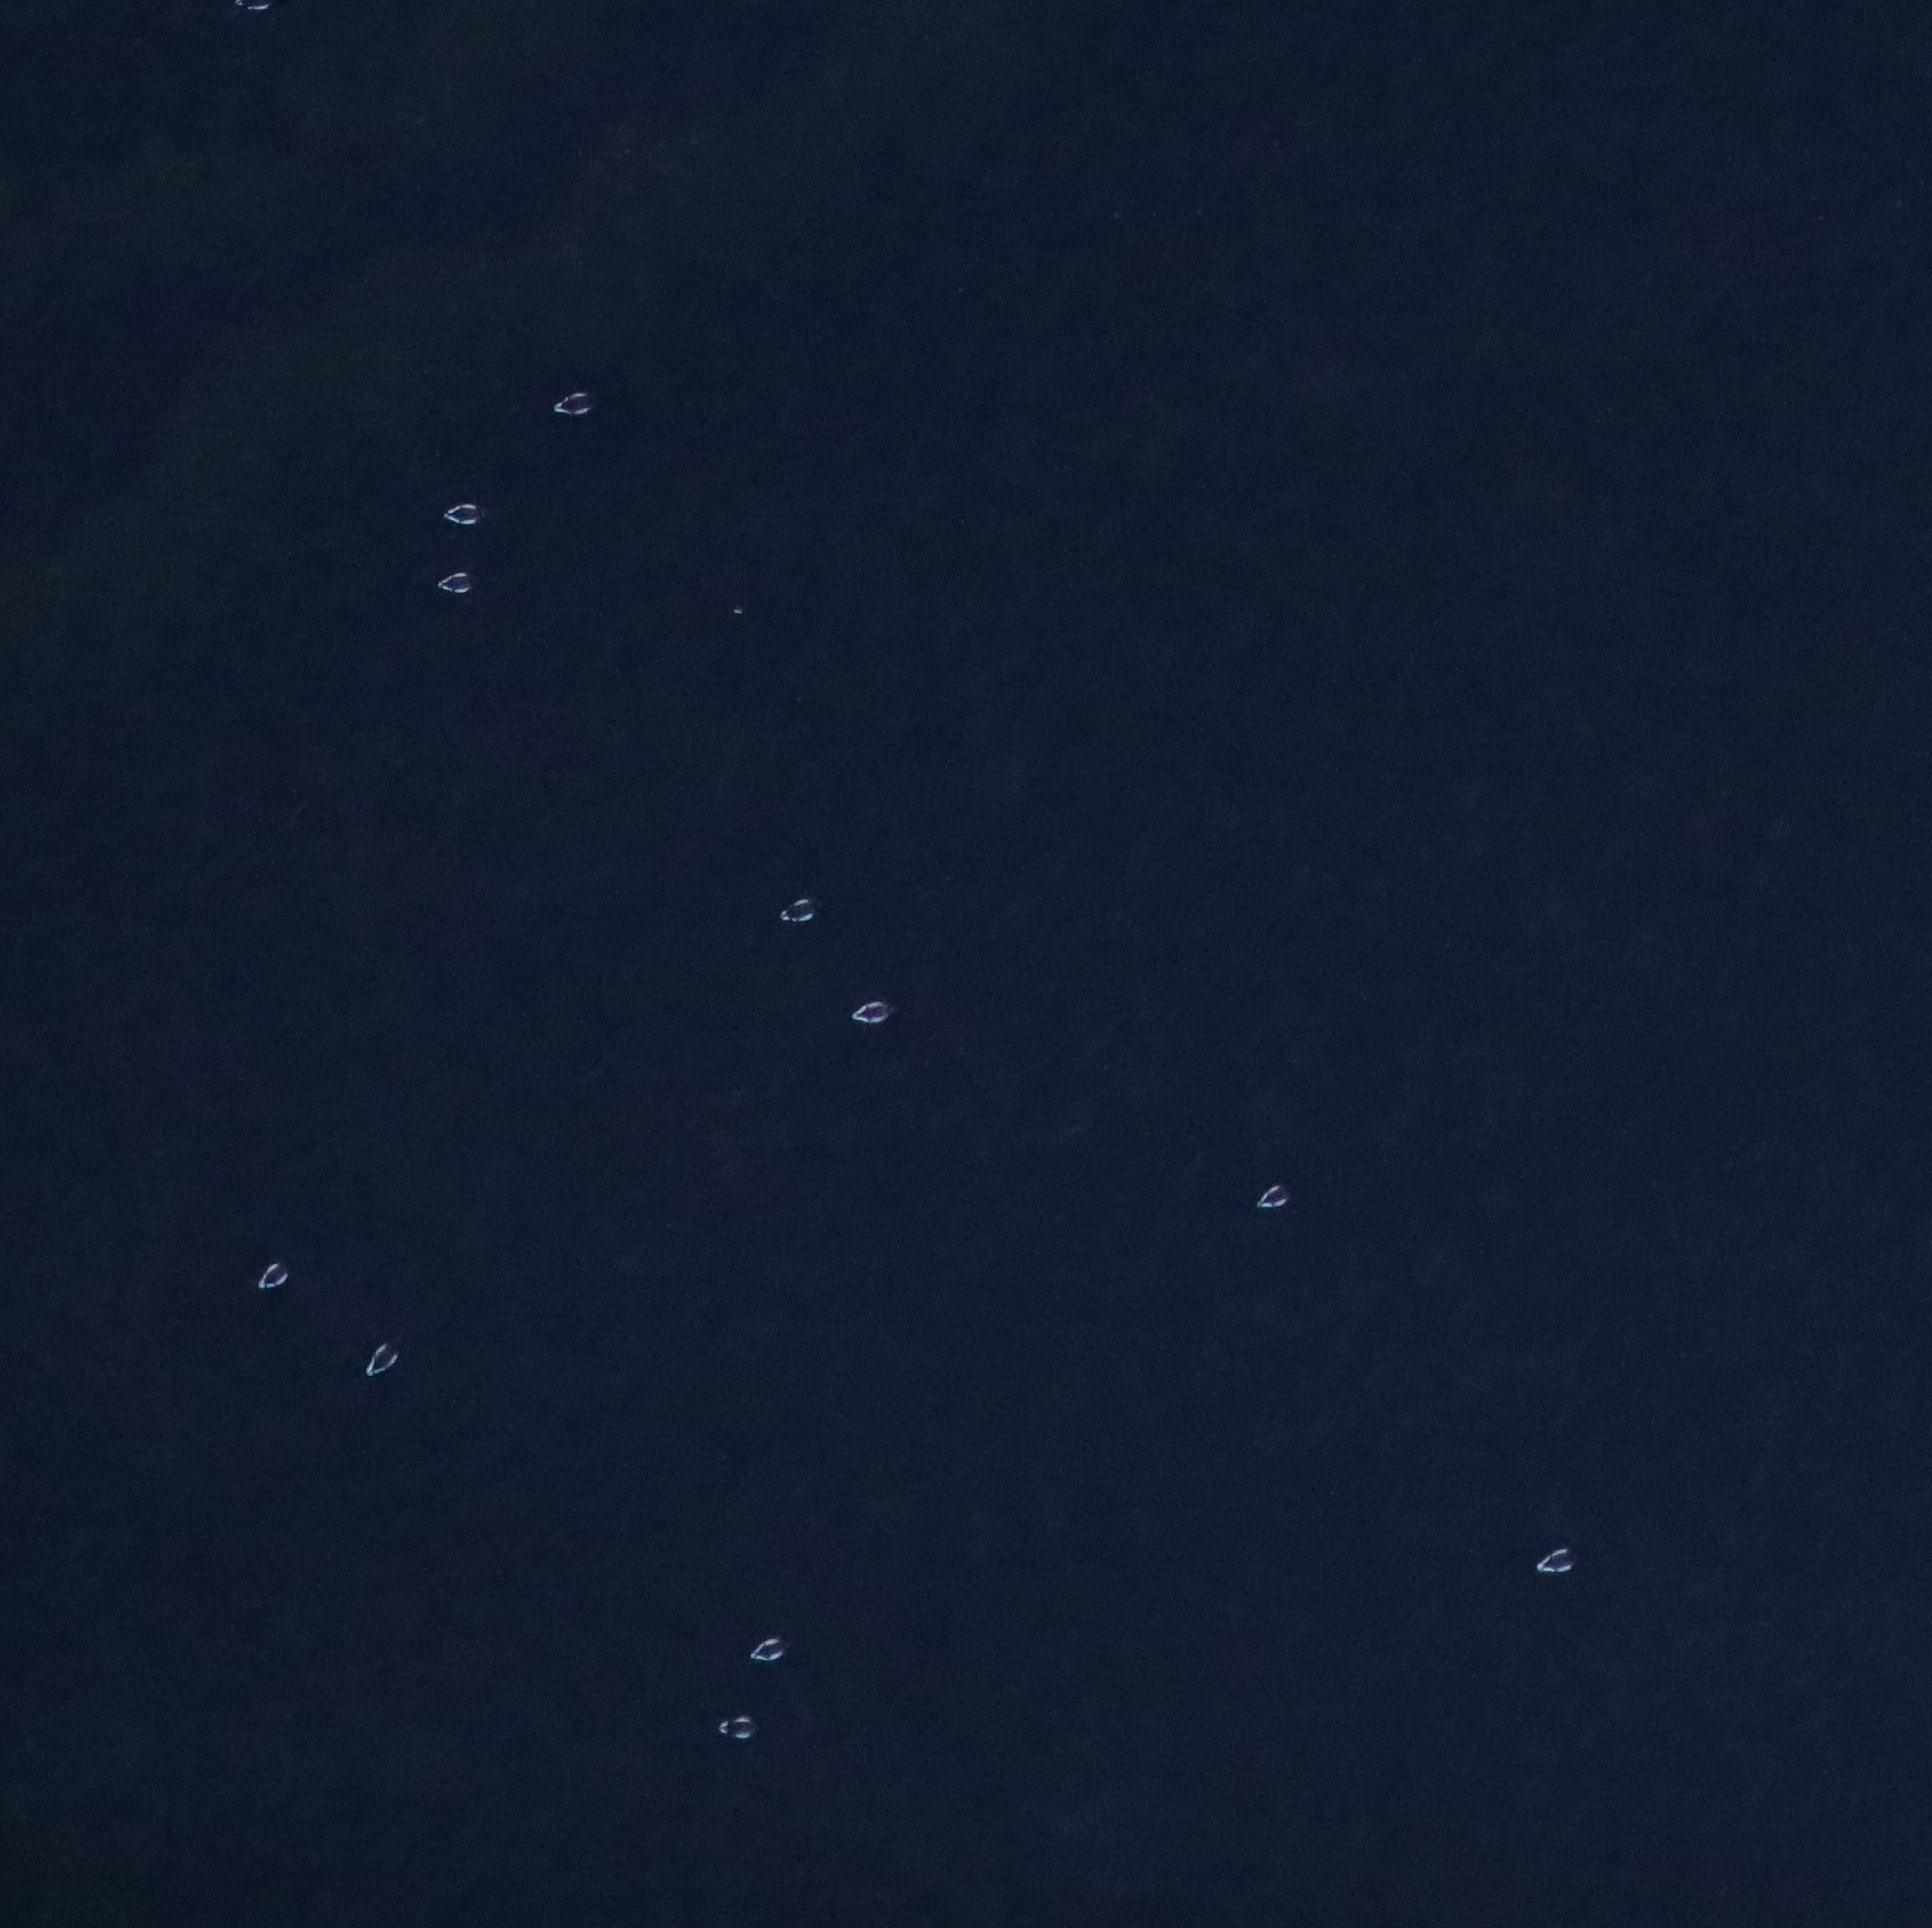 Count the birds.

12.